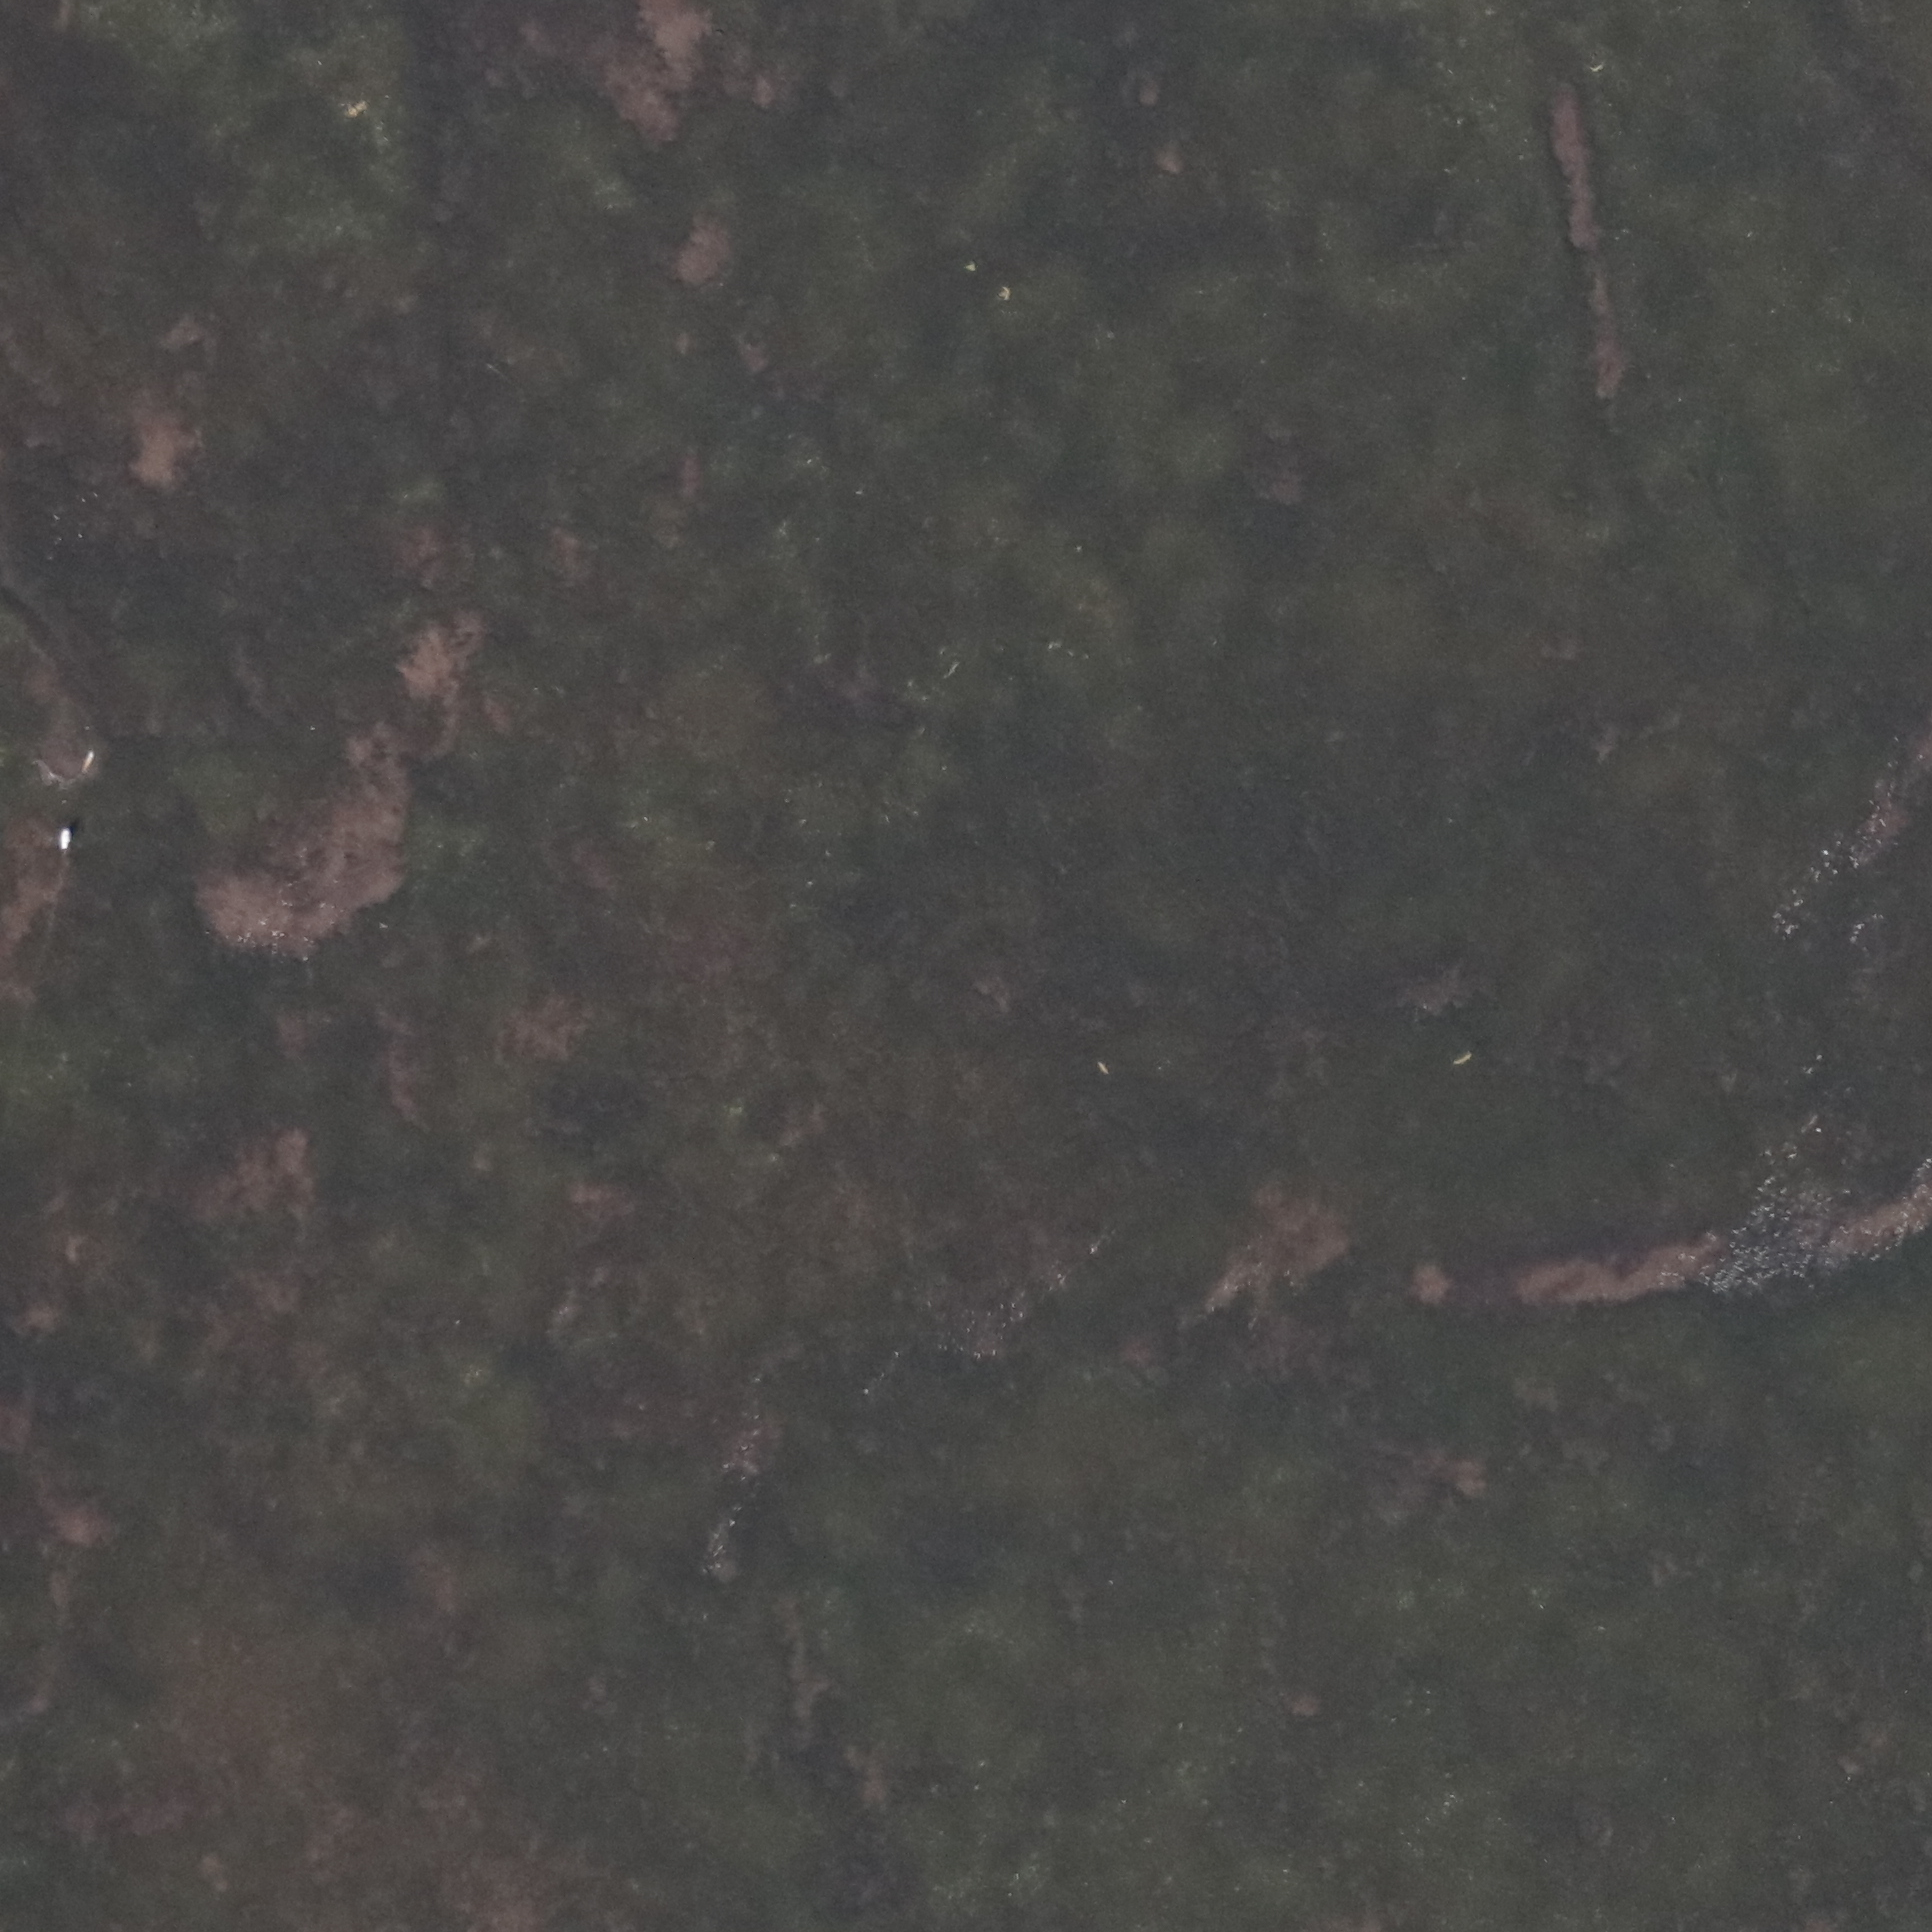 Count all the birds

1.